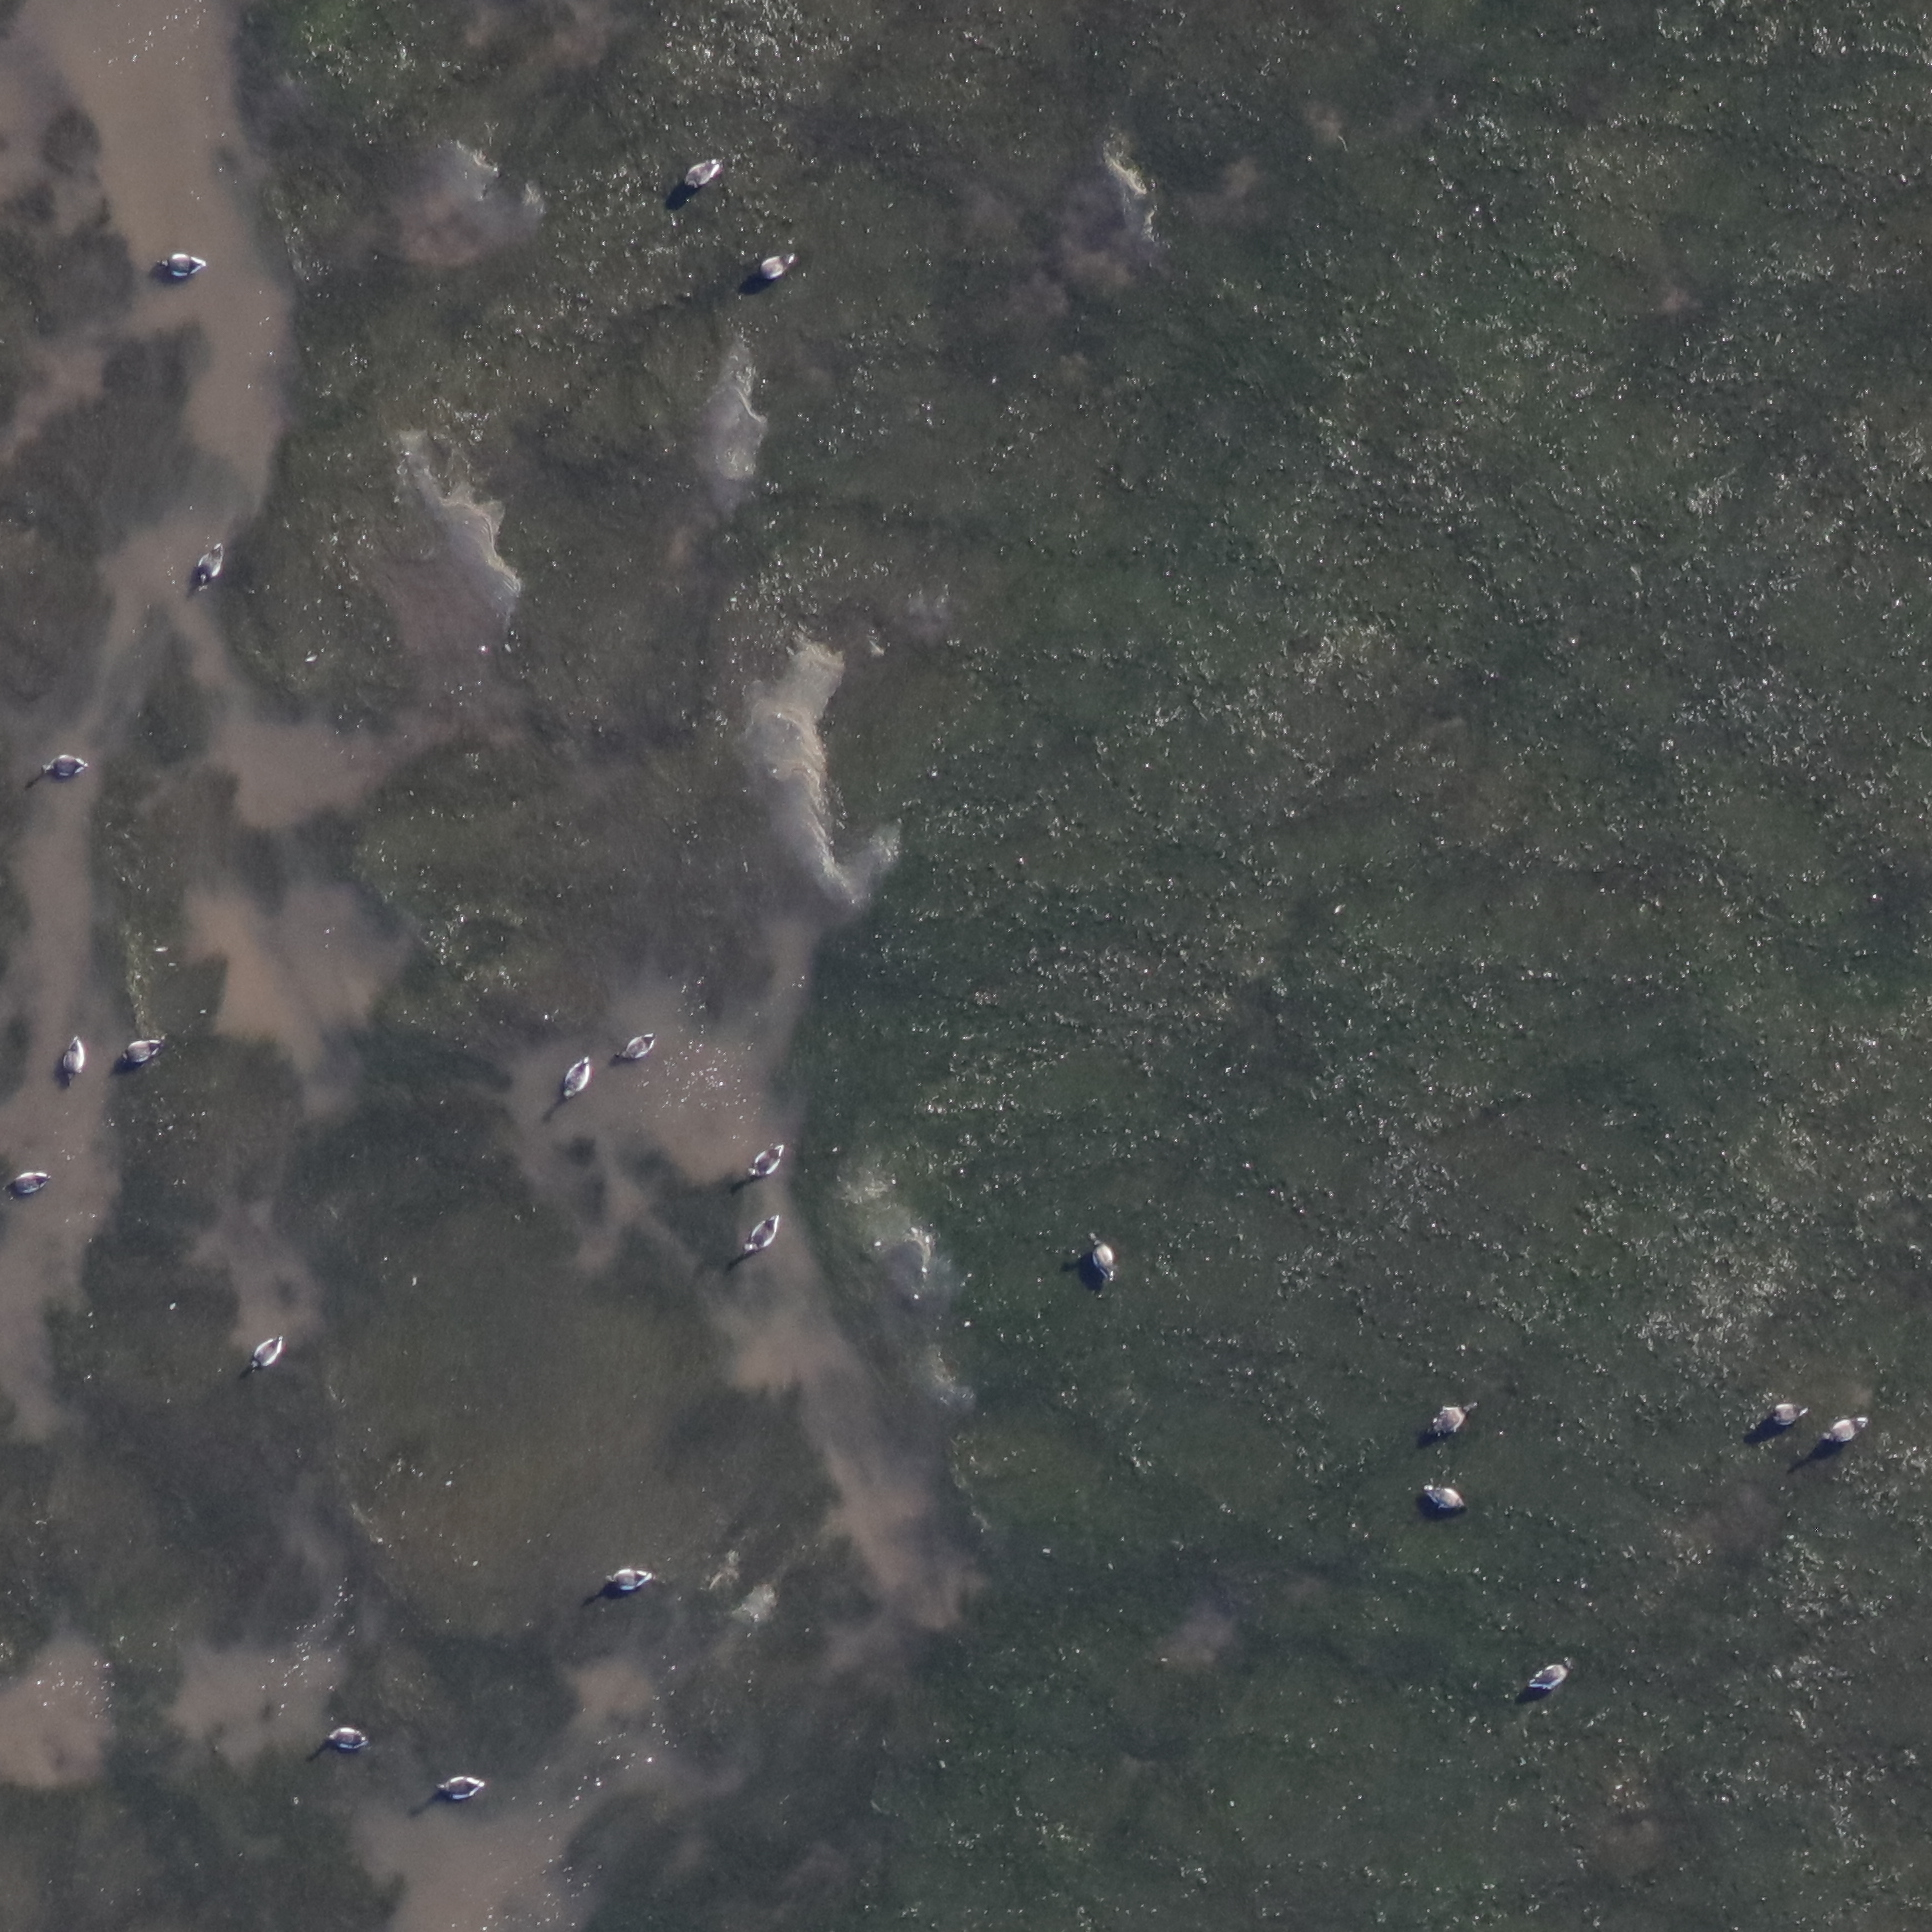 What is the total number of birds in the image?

22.